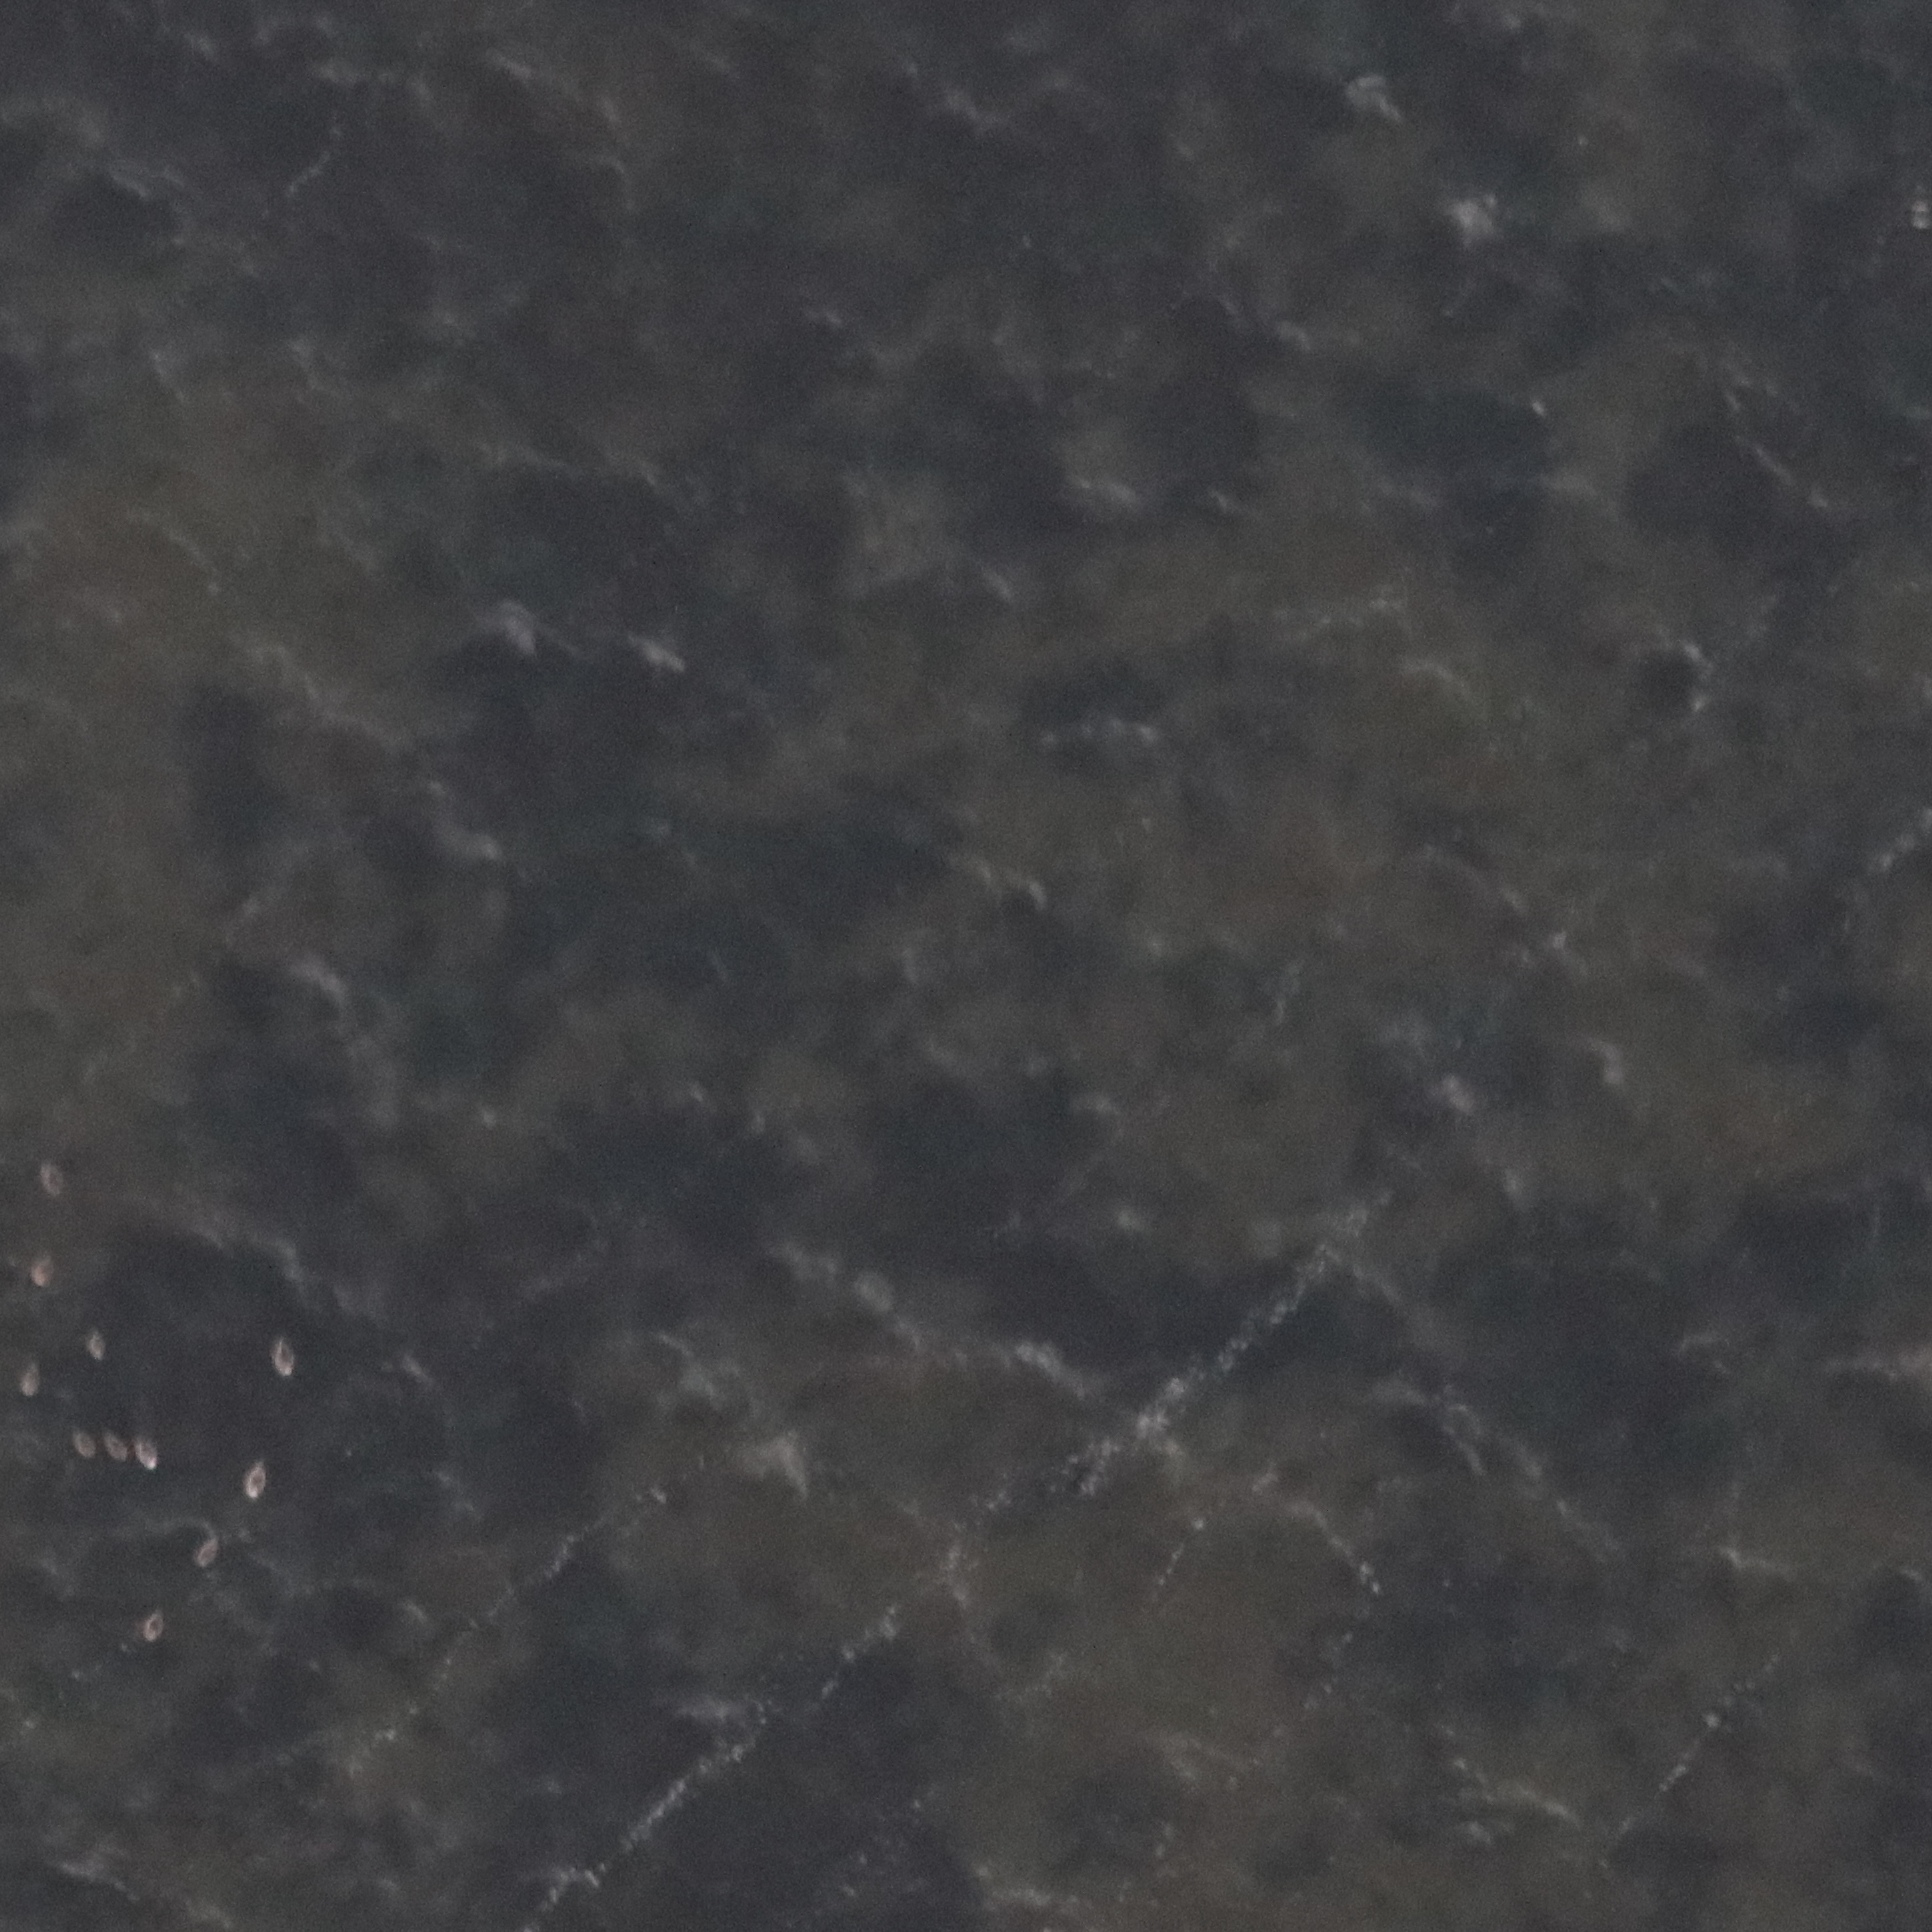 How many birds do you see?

11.